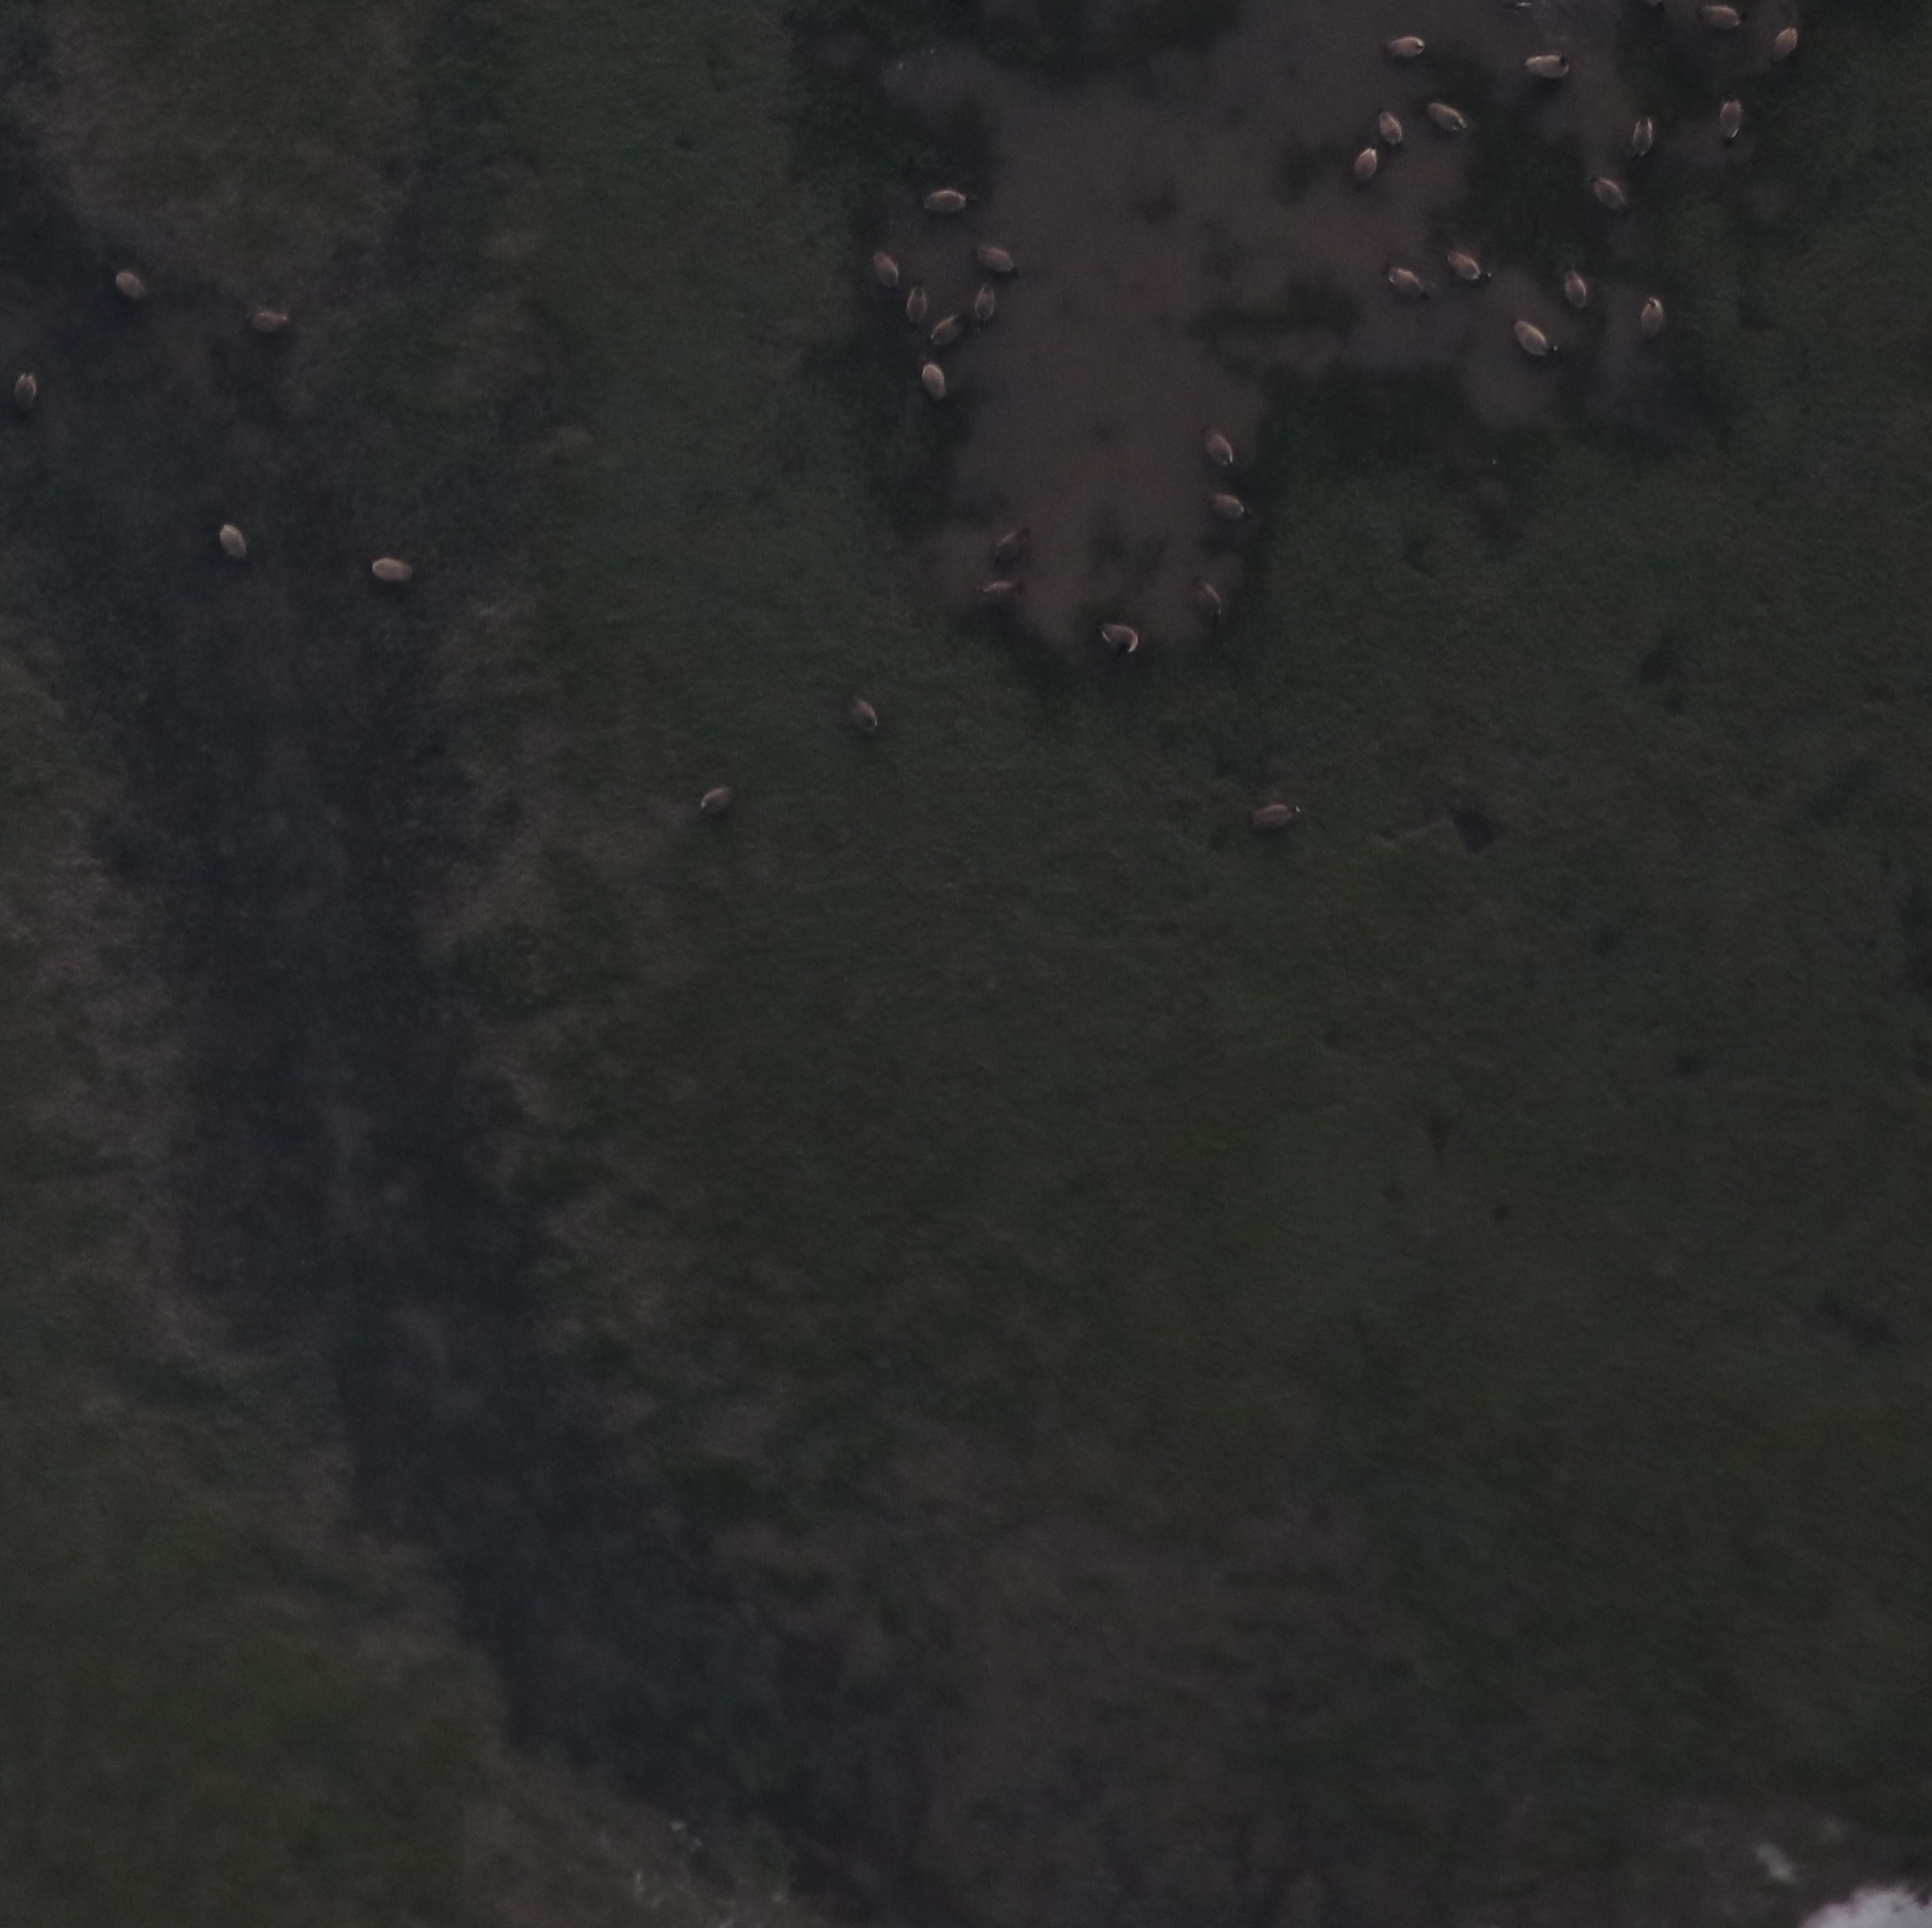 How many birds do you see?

36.